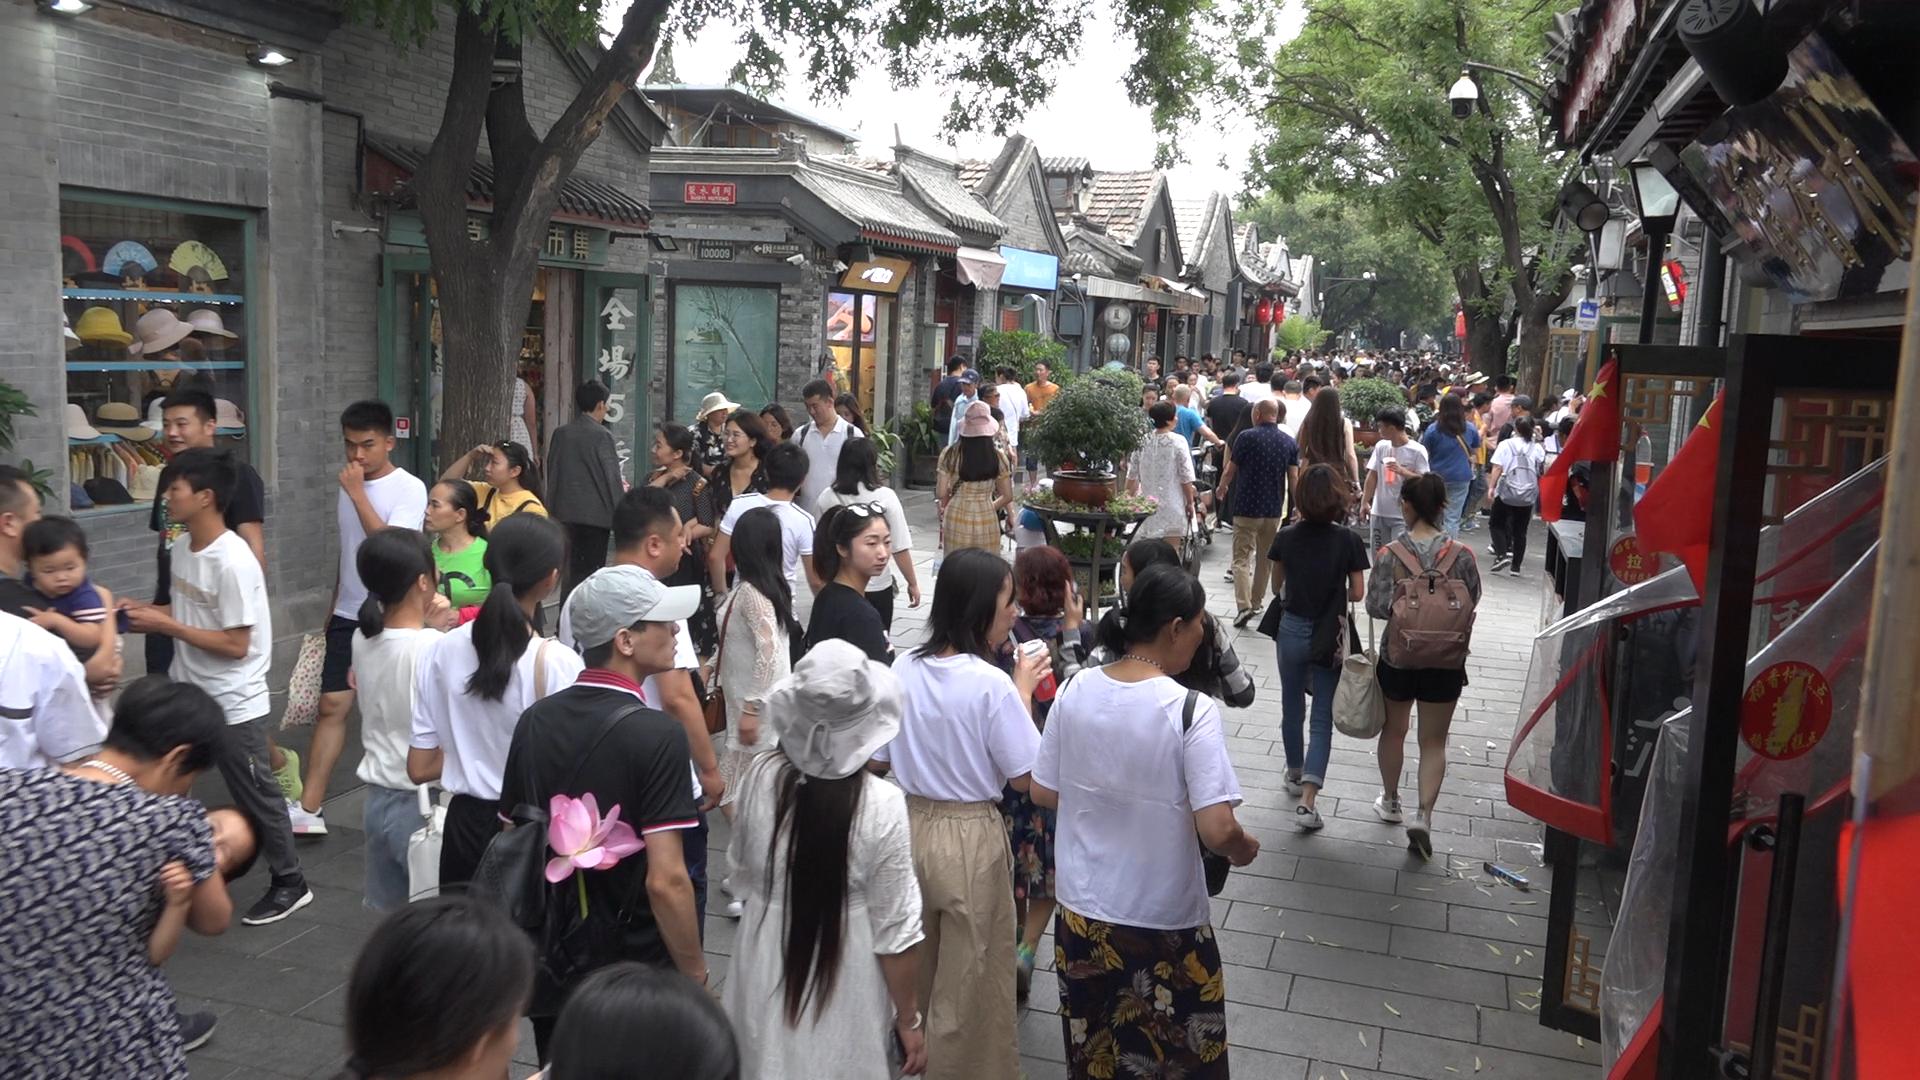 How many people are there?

131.